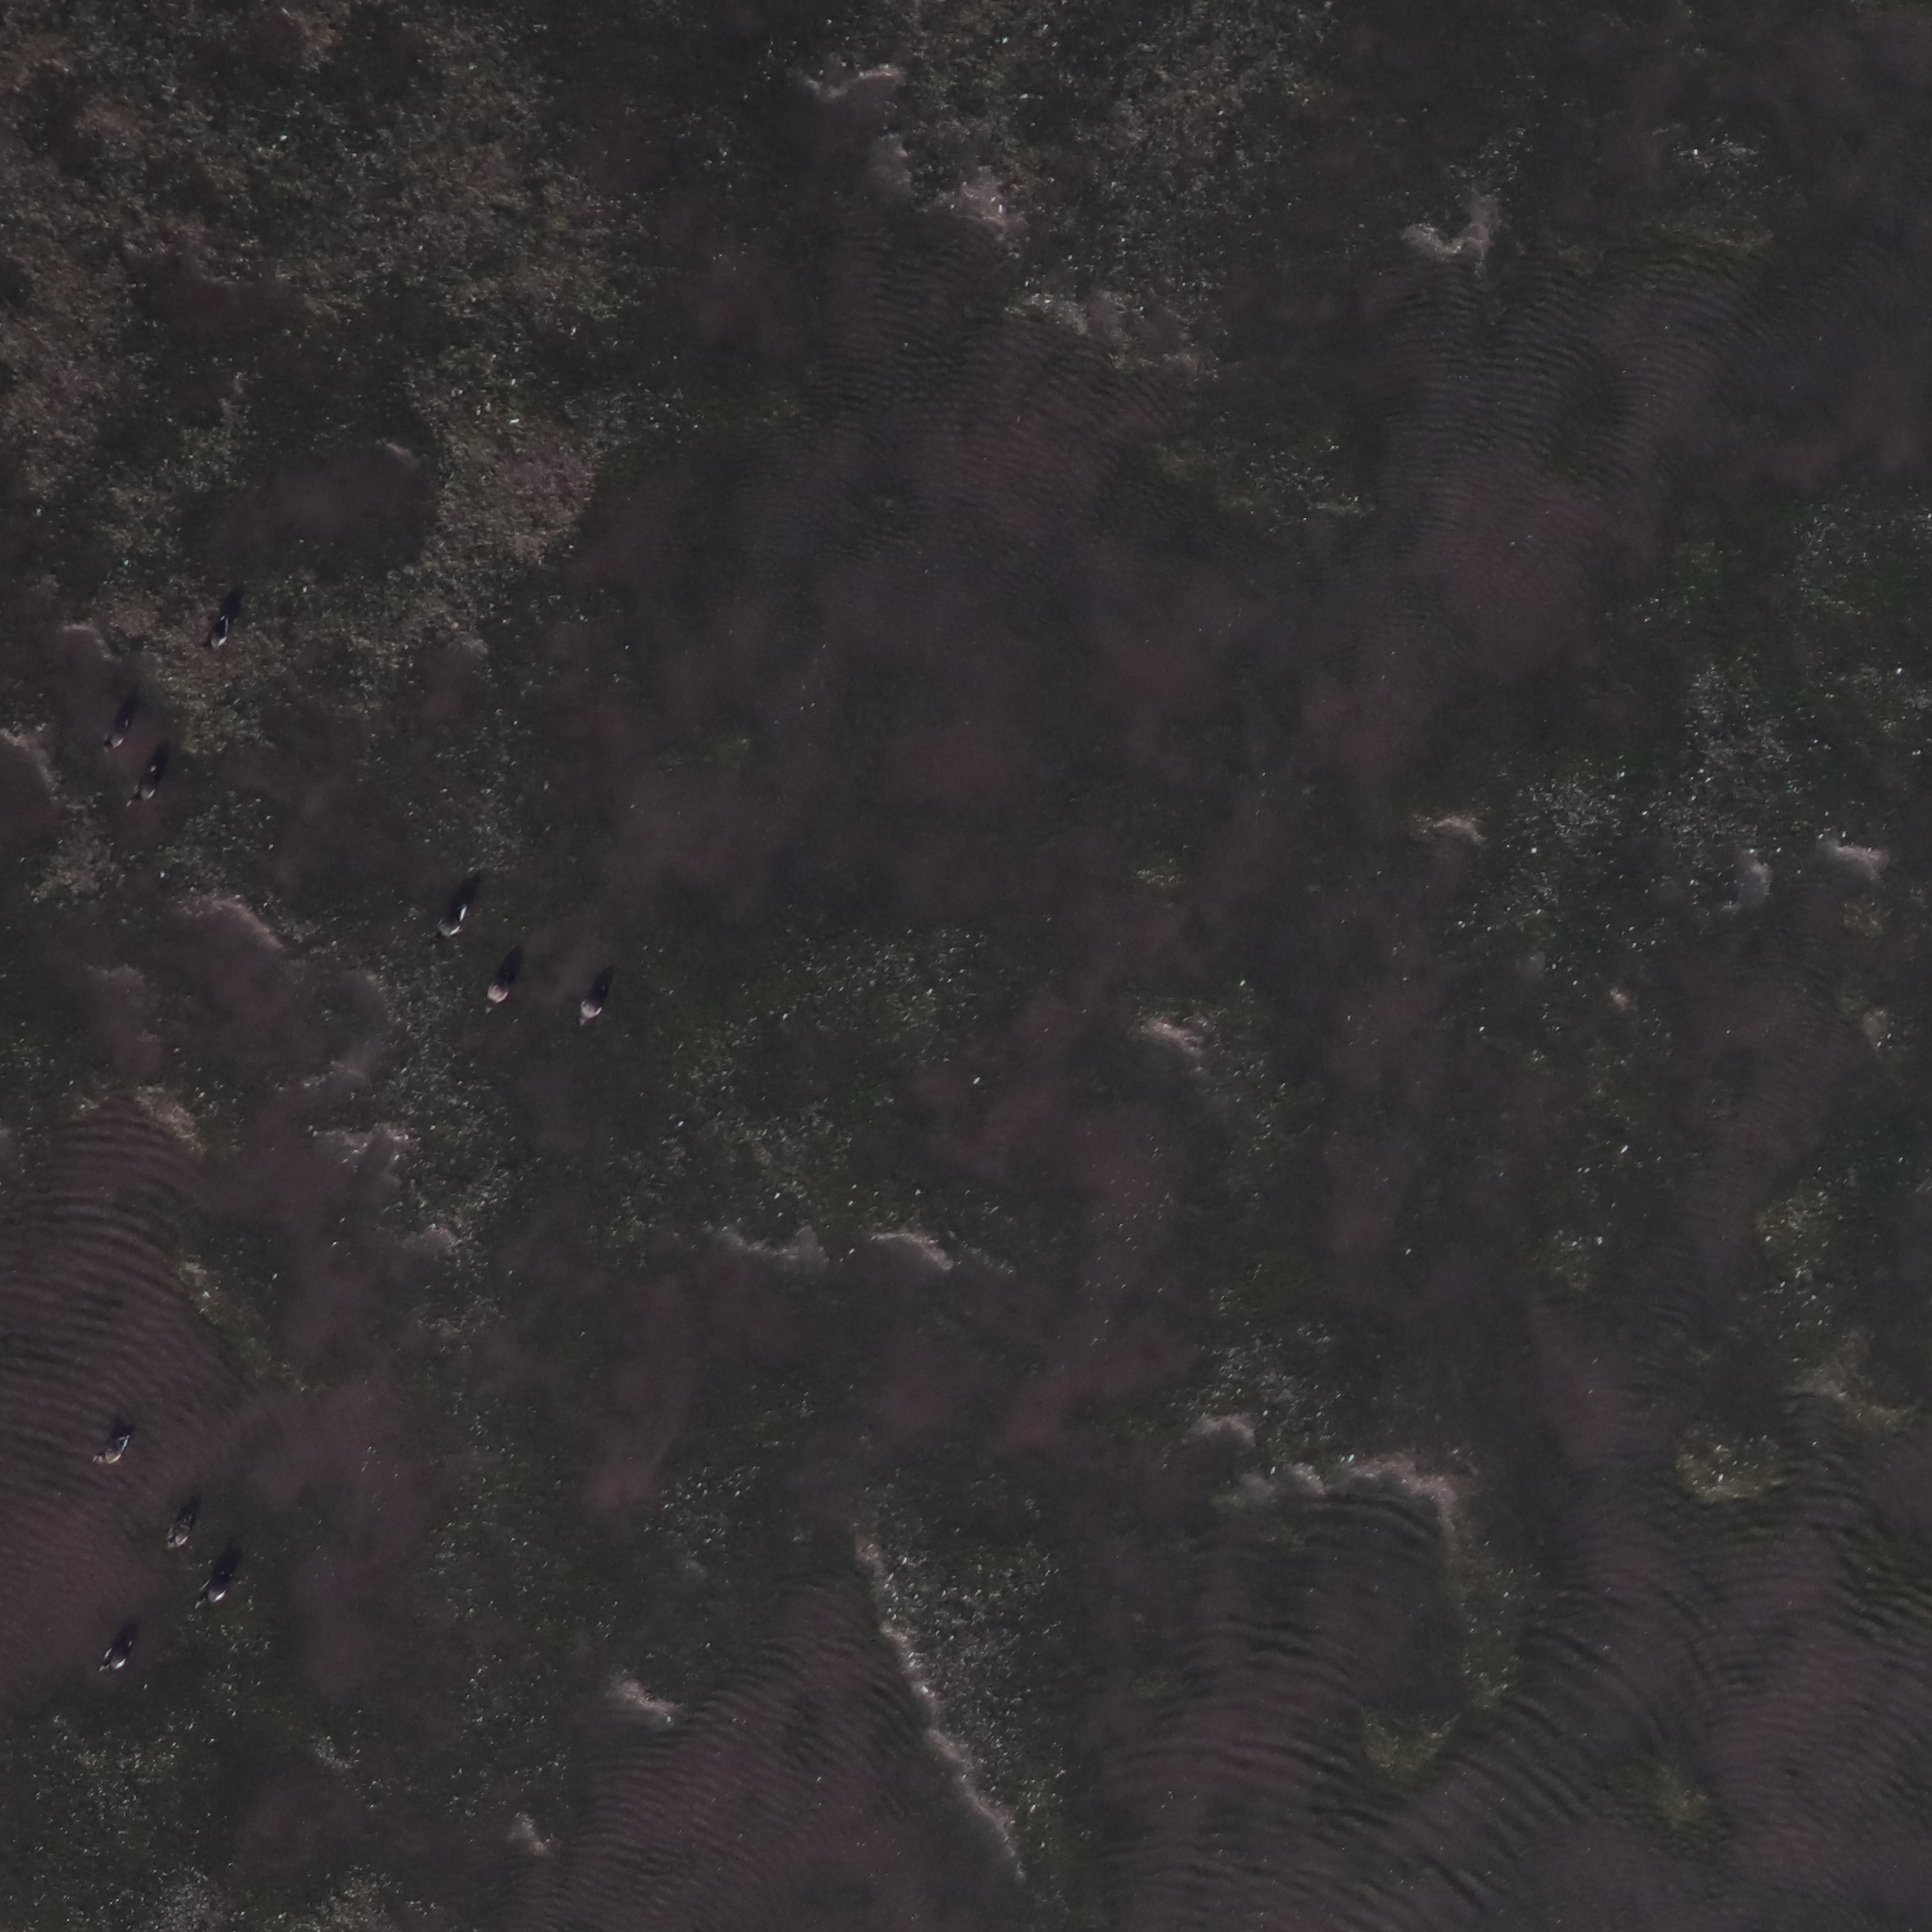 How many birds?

10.